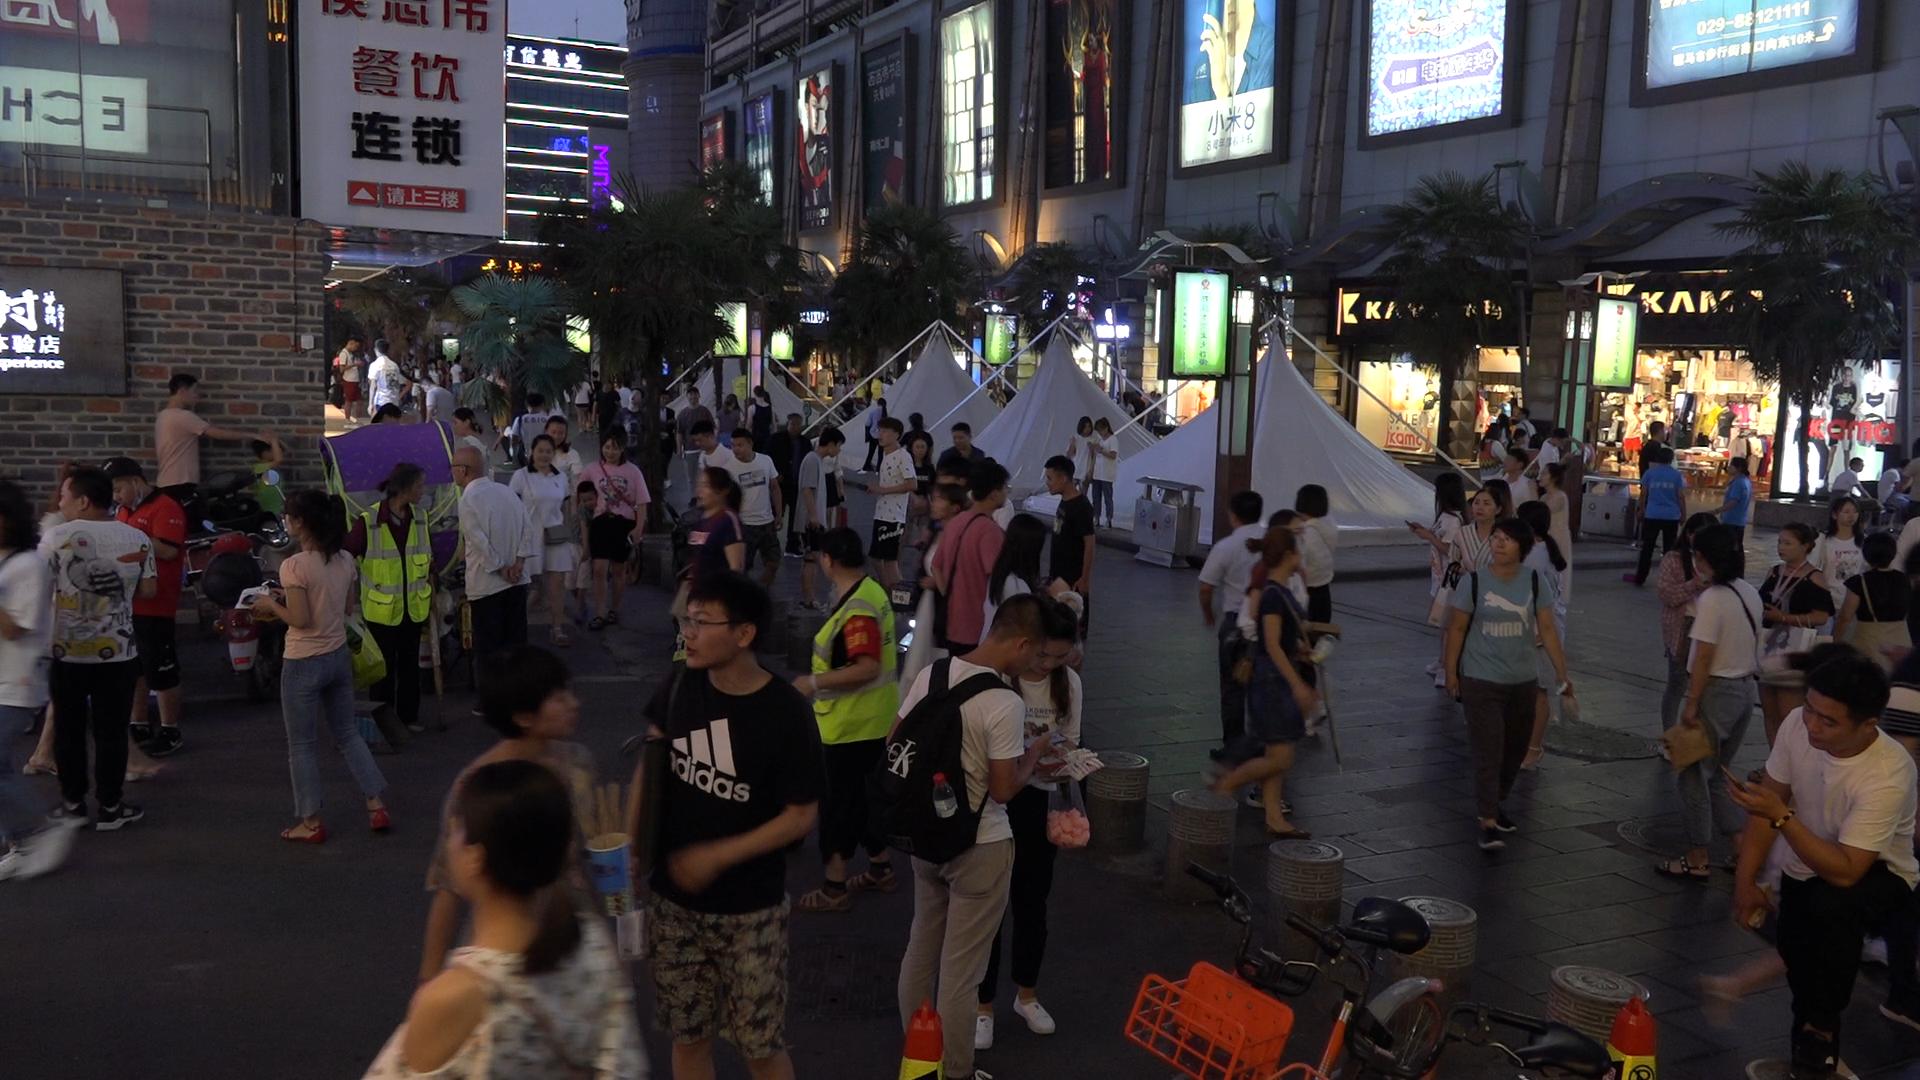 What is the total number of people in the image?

88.